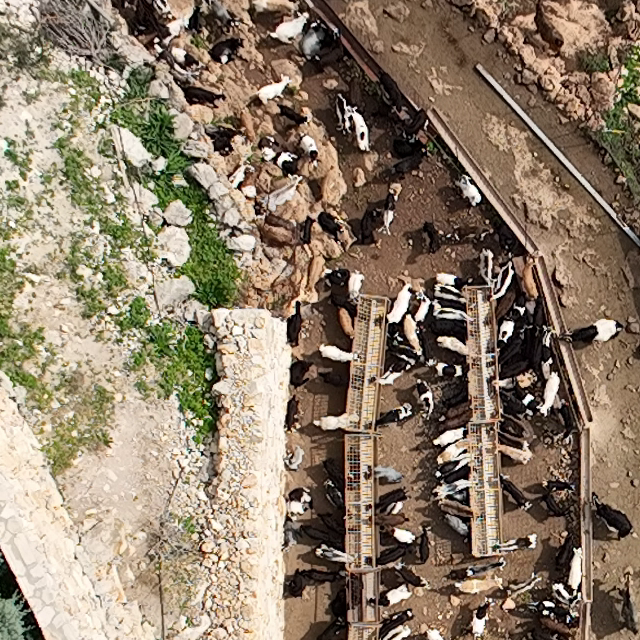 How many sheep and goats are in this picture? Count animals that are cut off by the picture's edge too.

143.